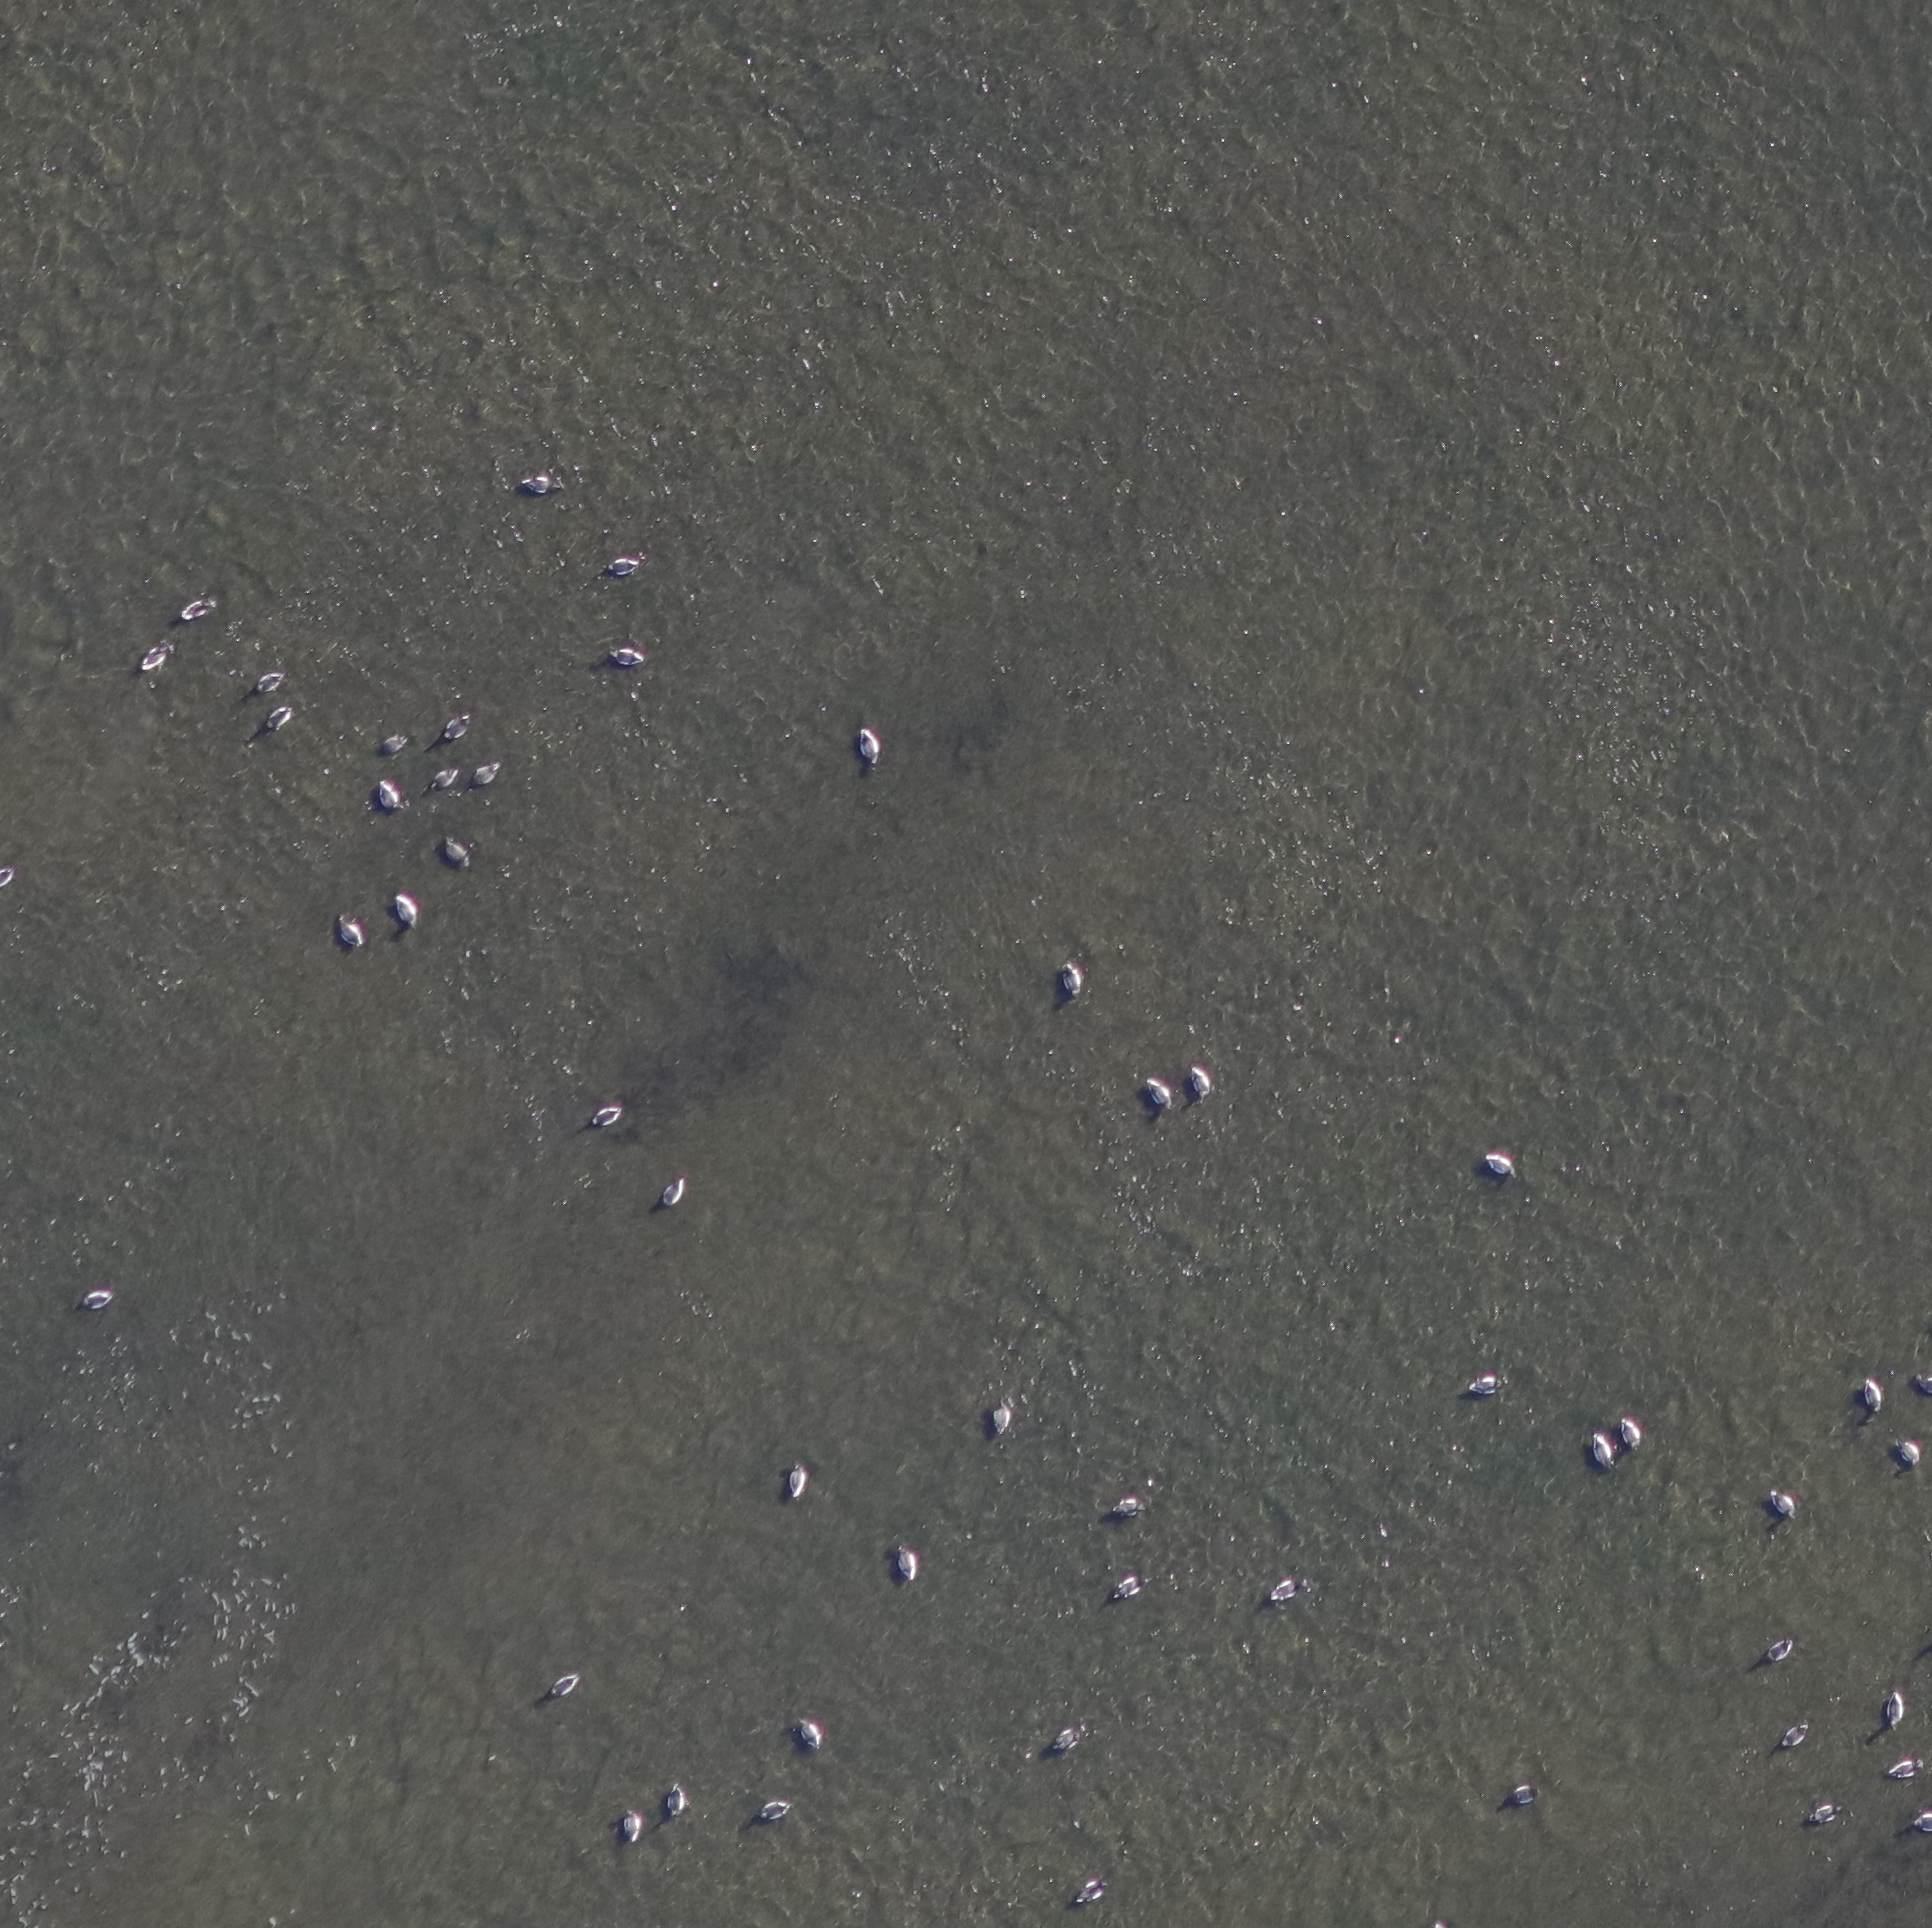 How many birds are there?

50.